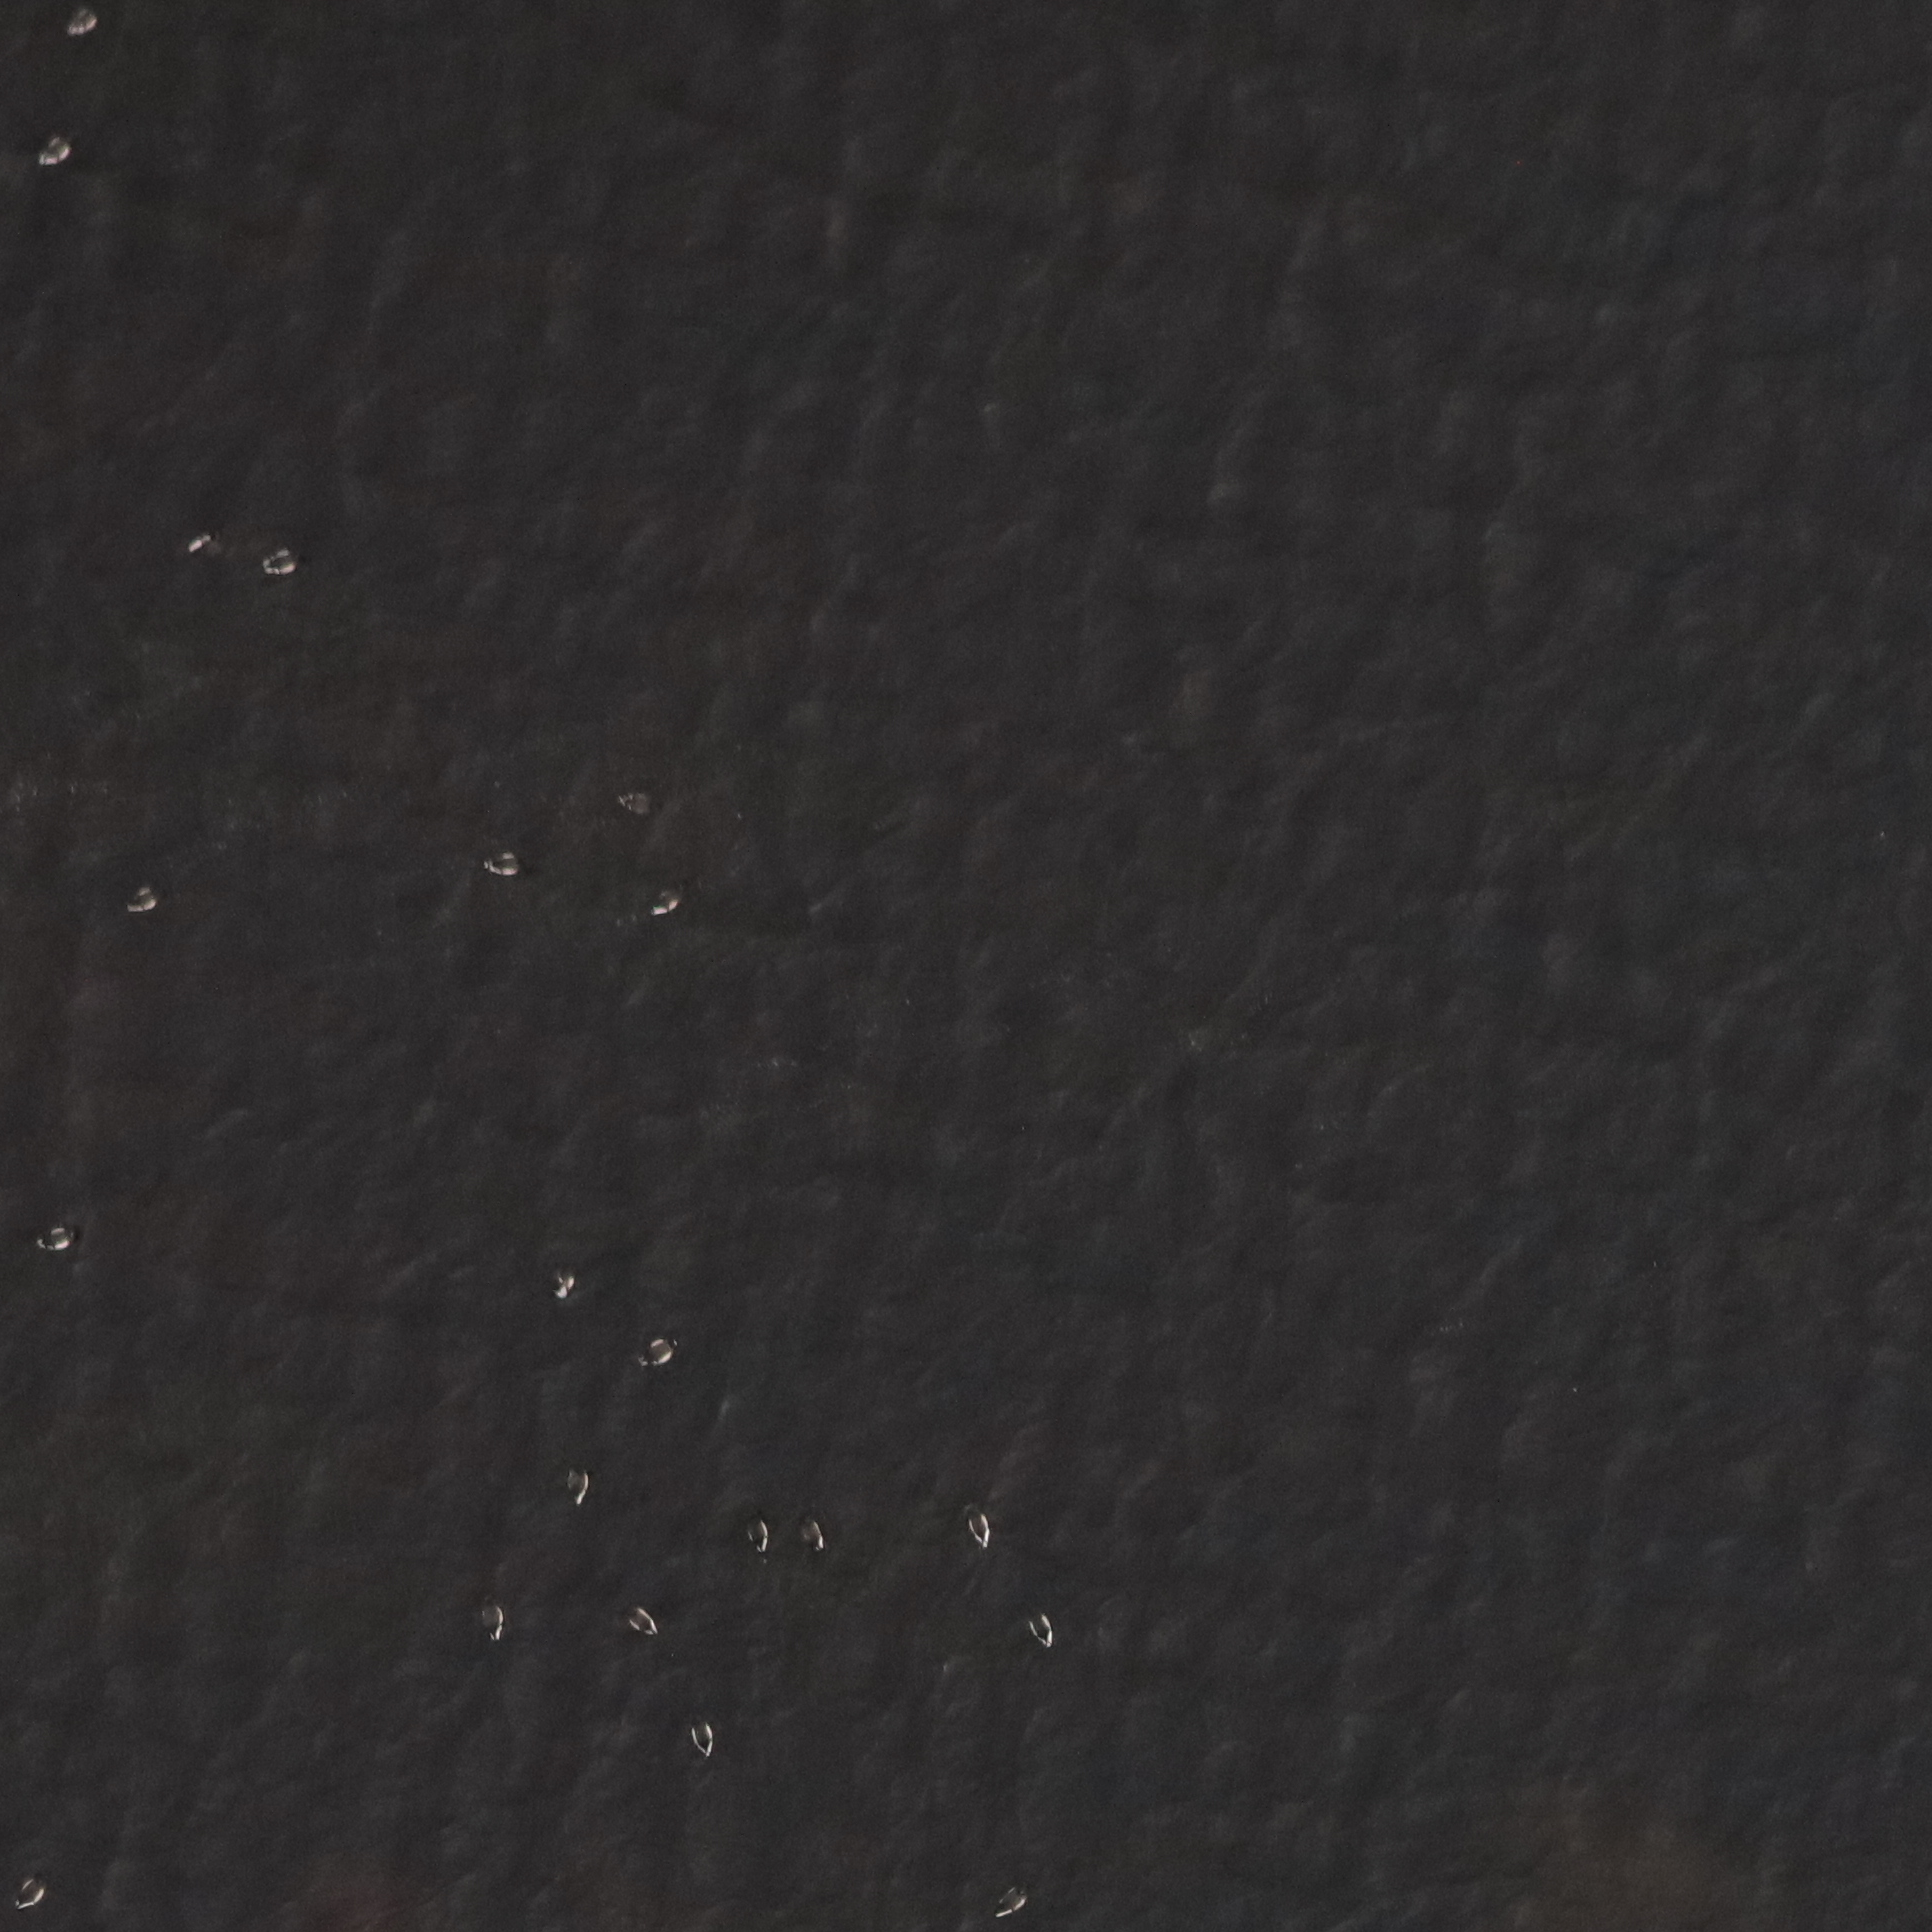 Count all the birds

21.